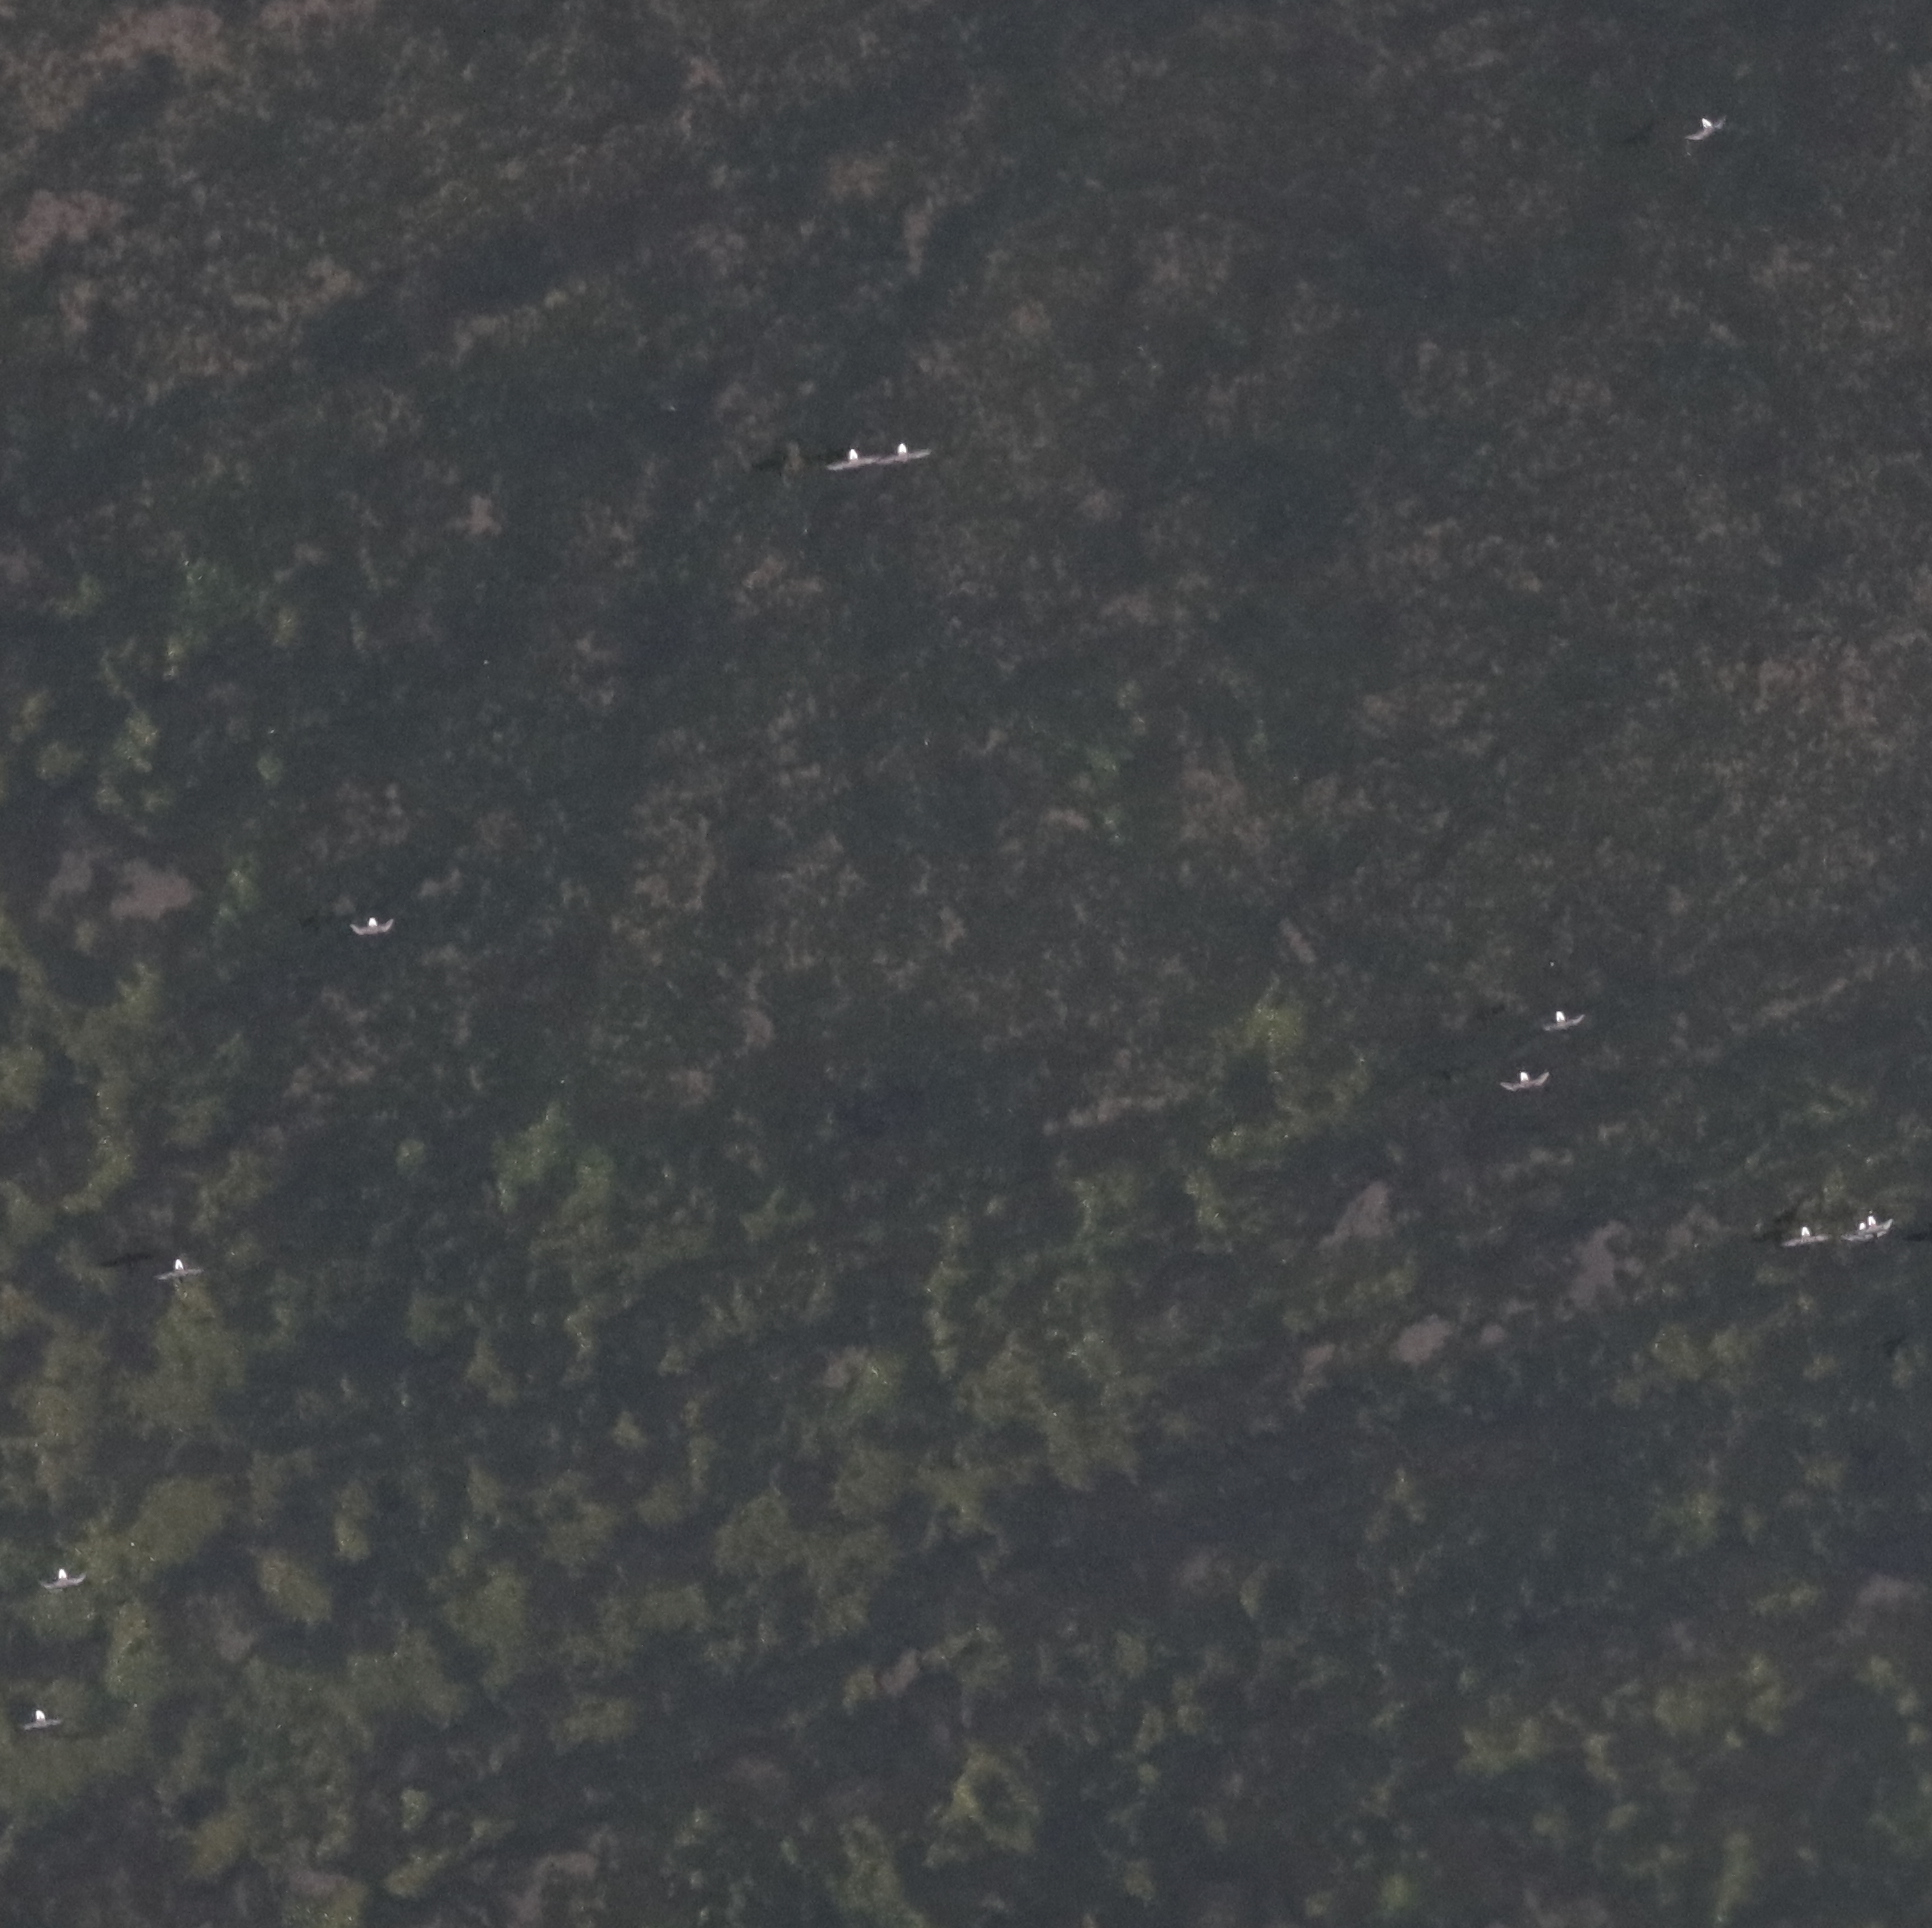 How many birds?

12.